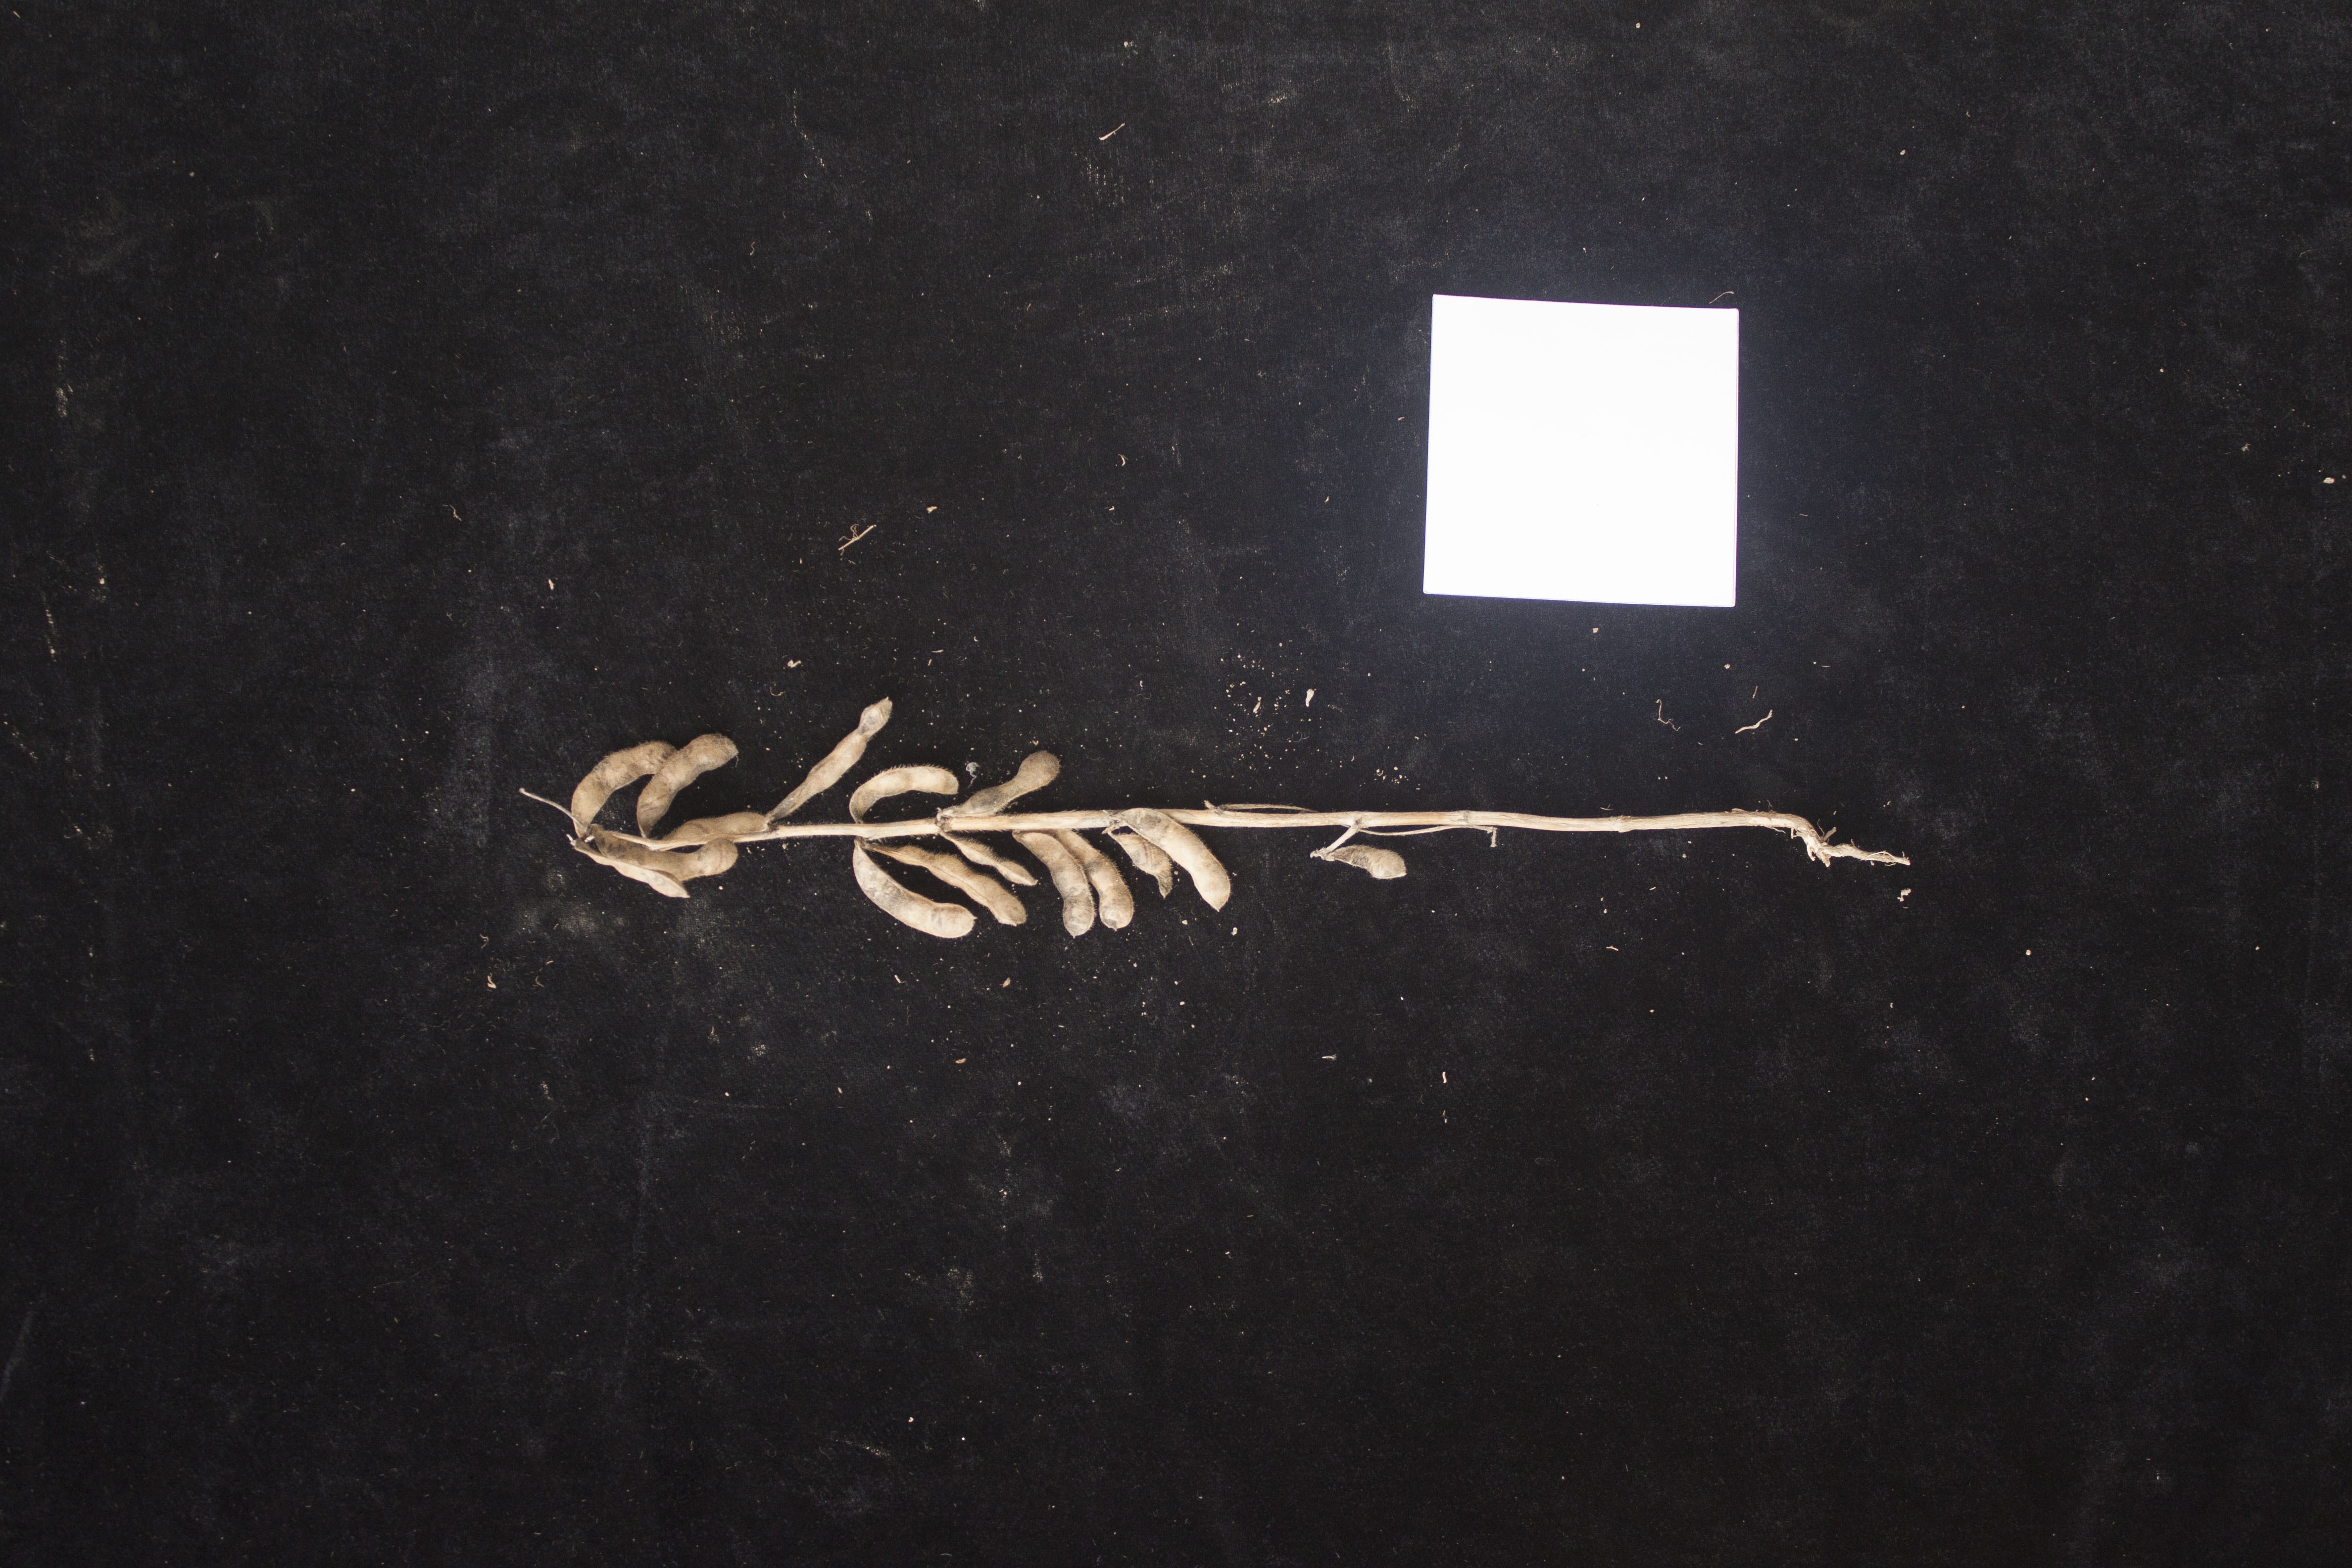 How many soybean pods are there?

15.